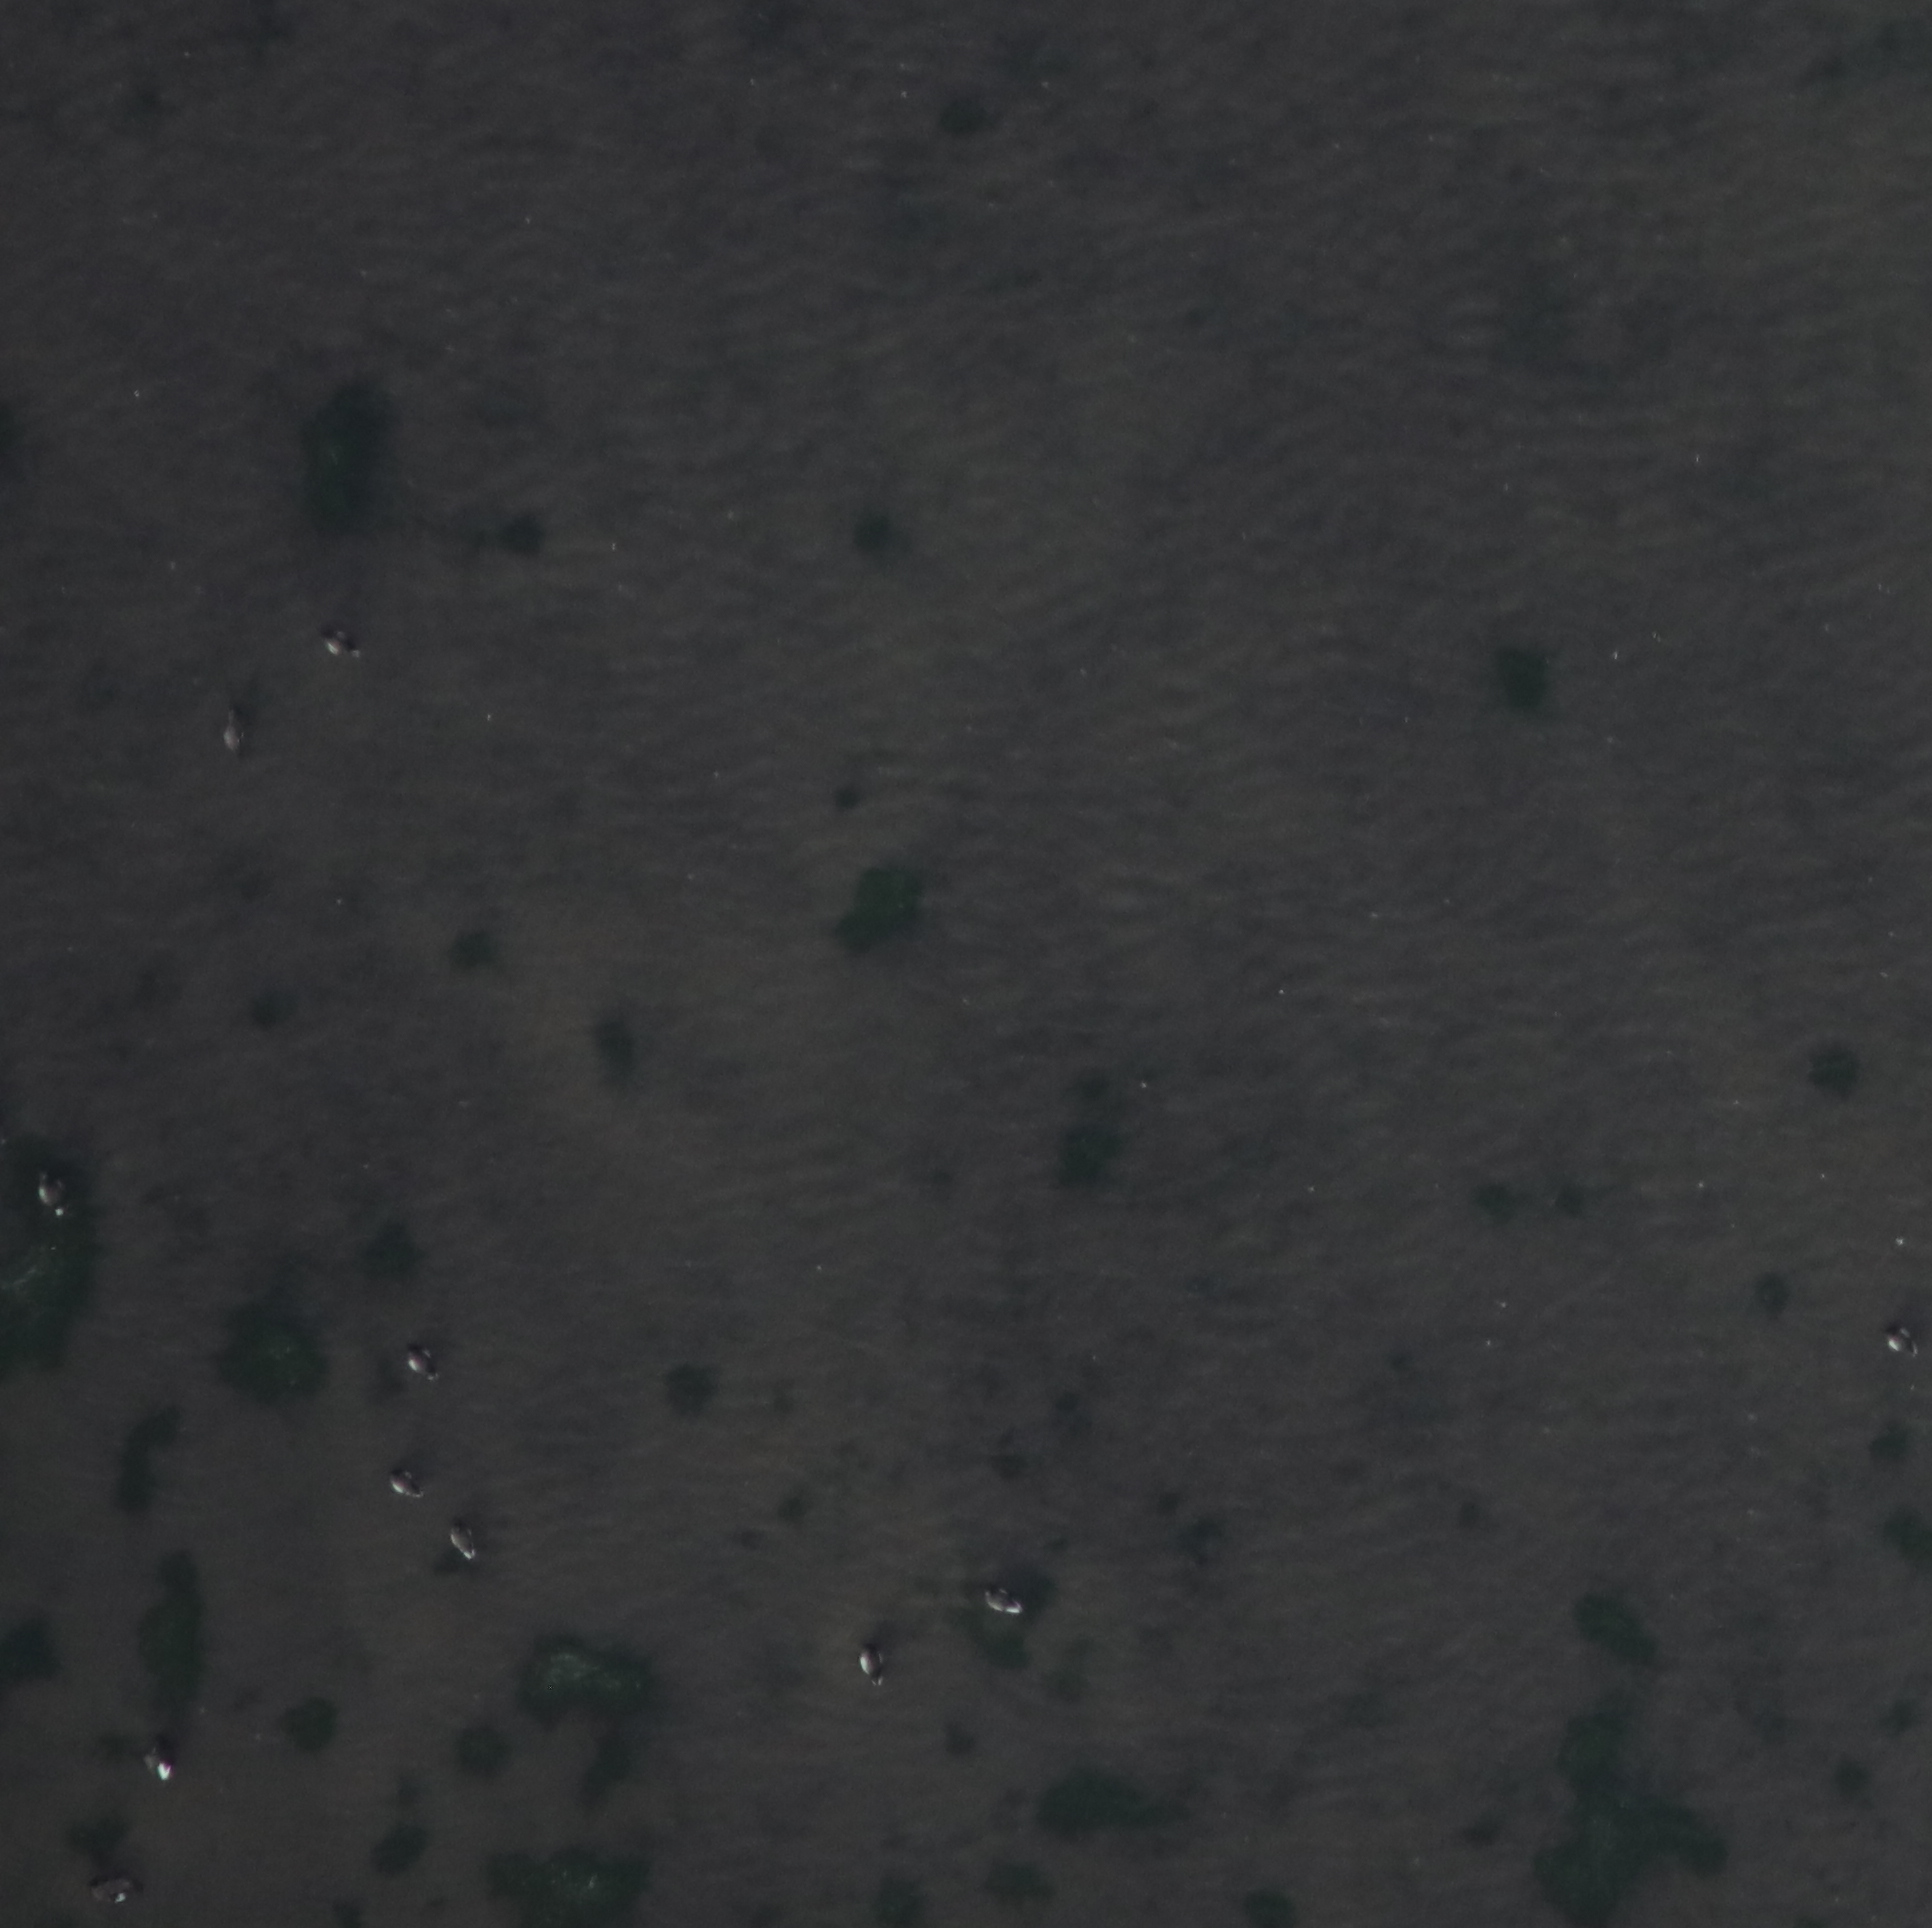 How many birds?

11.